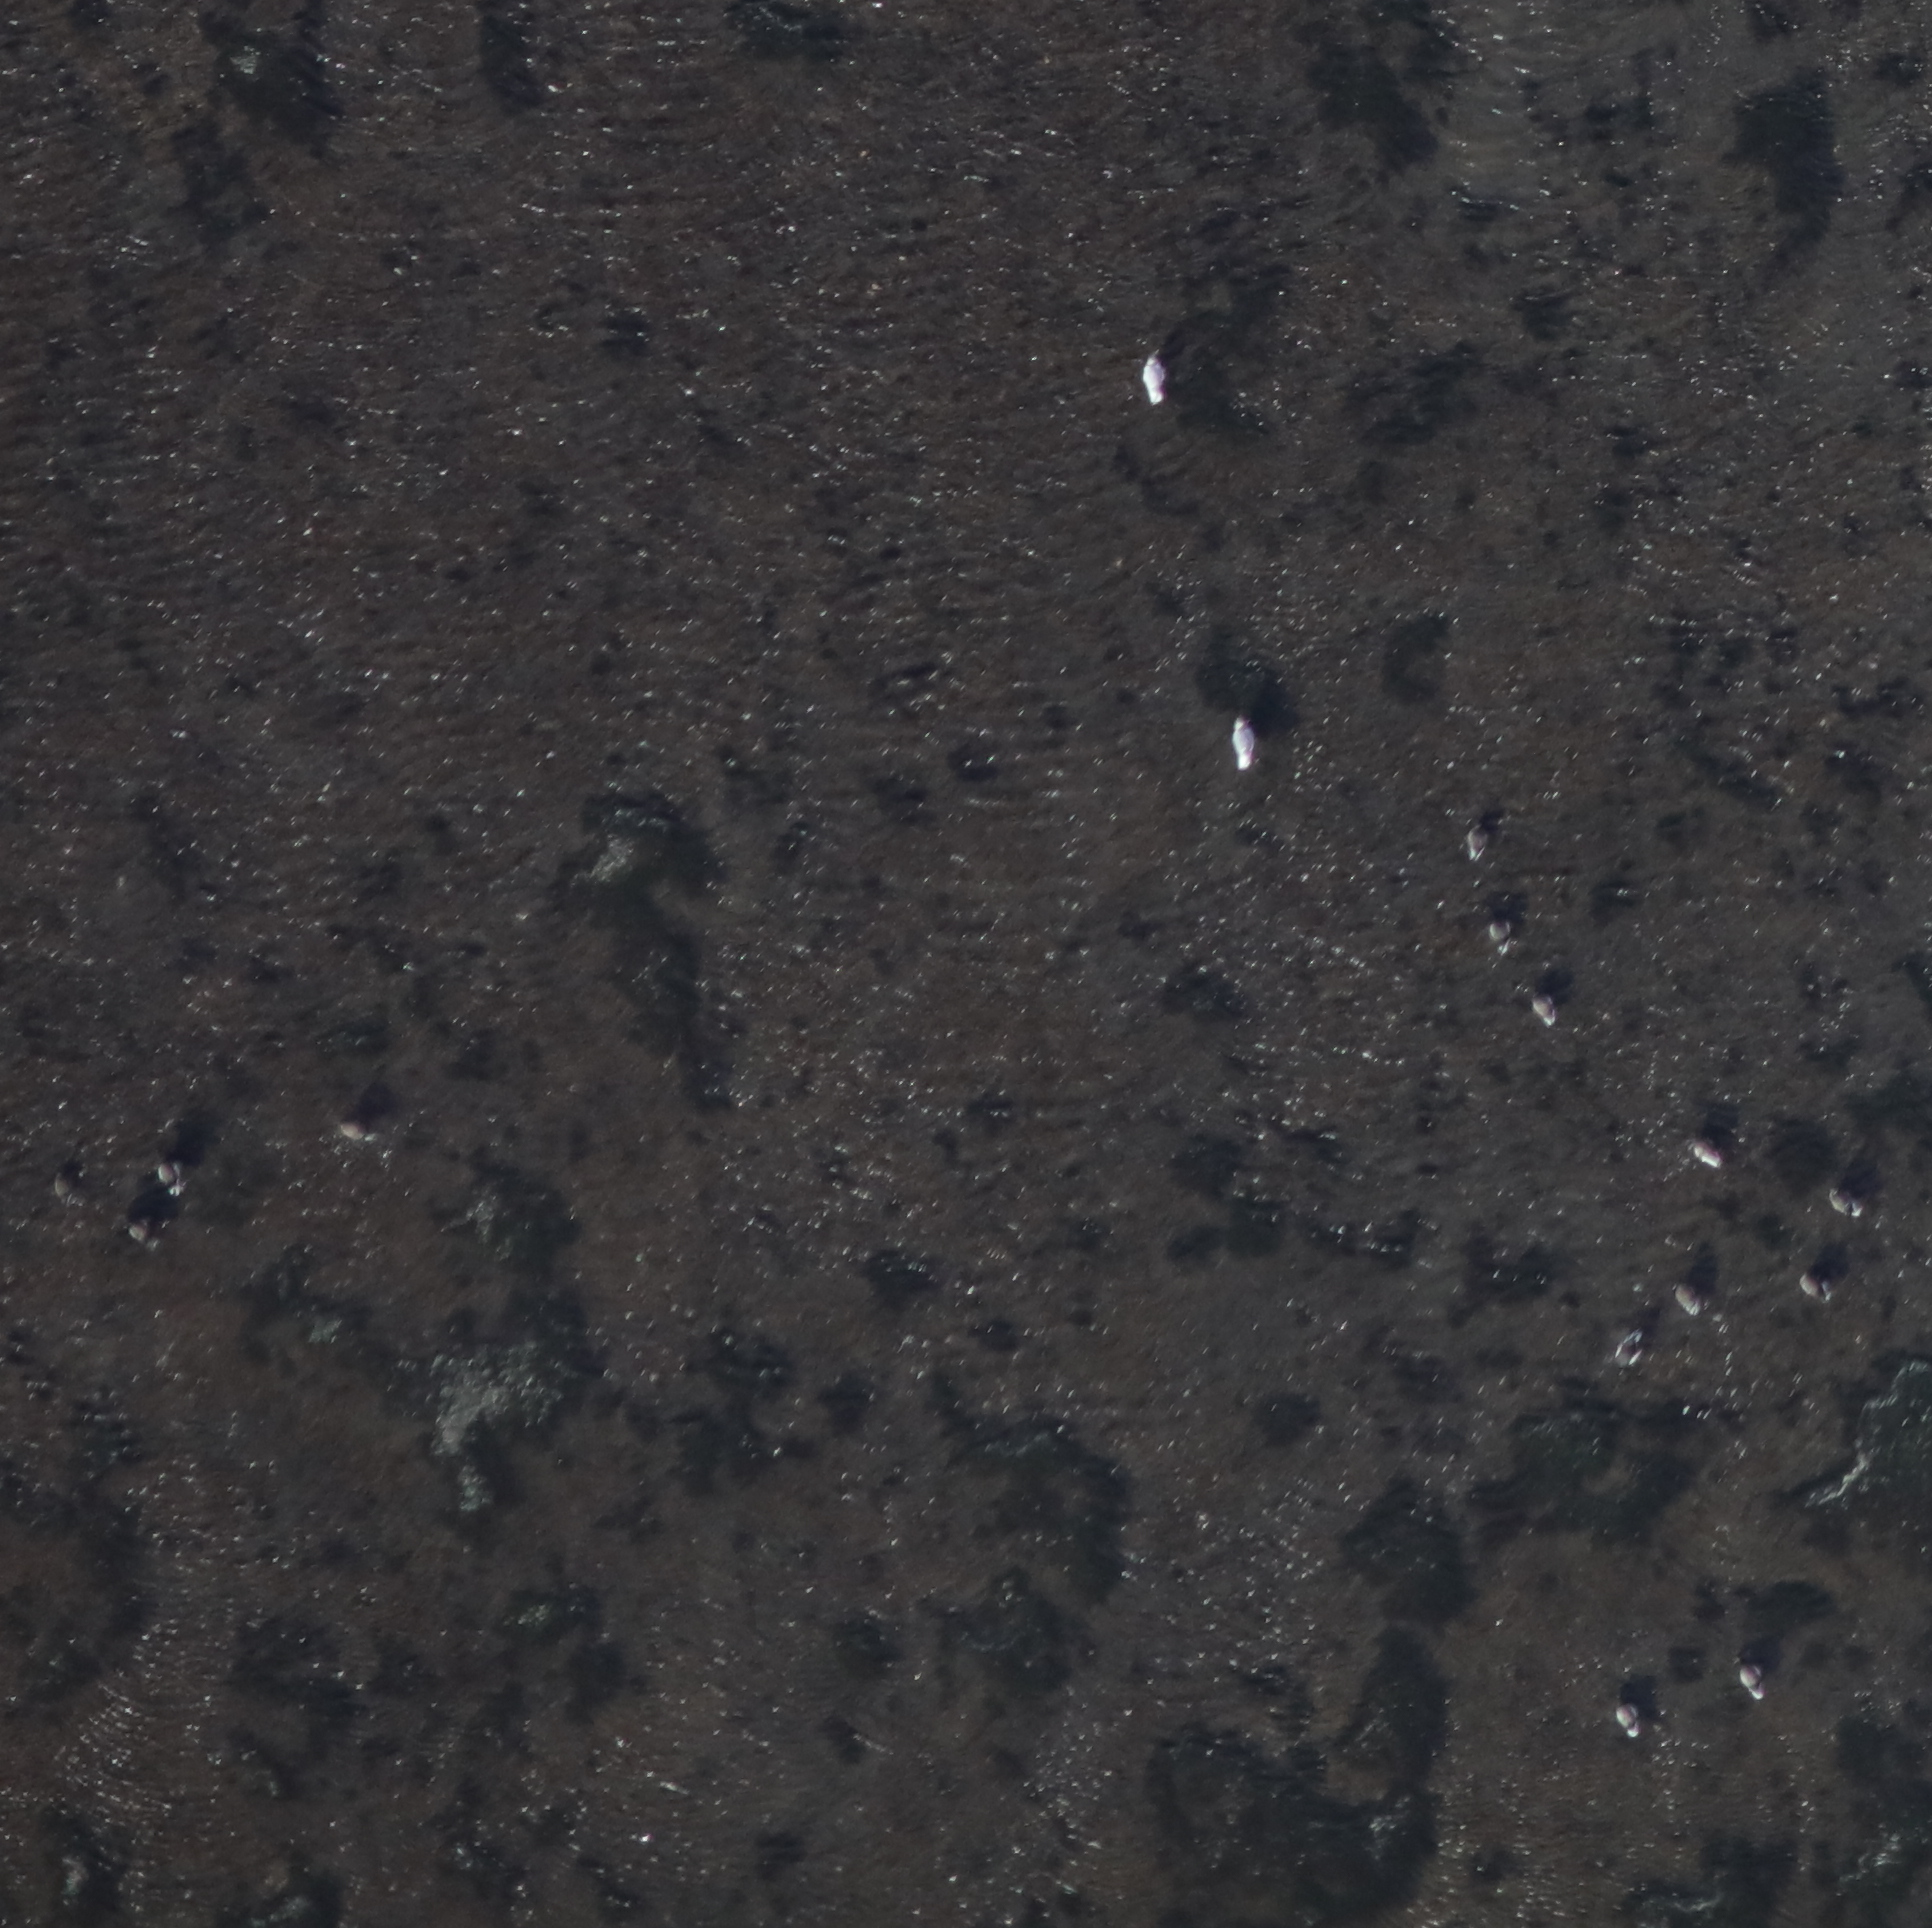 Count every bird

14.